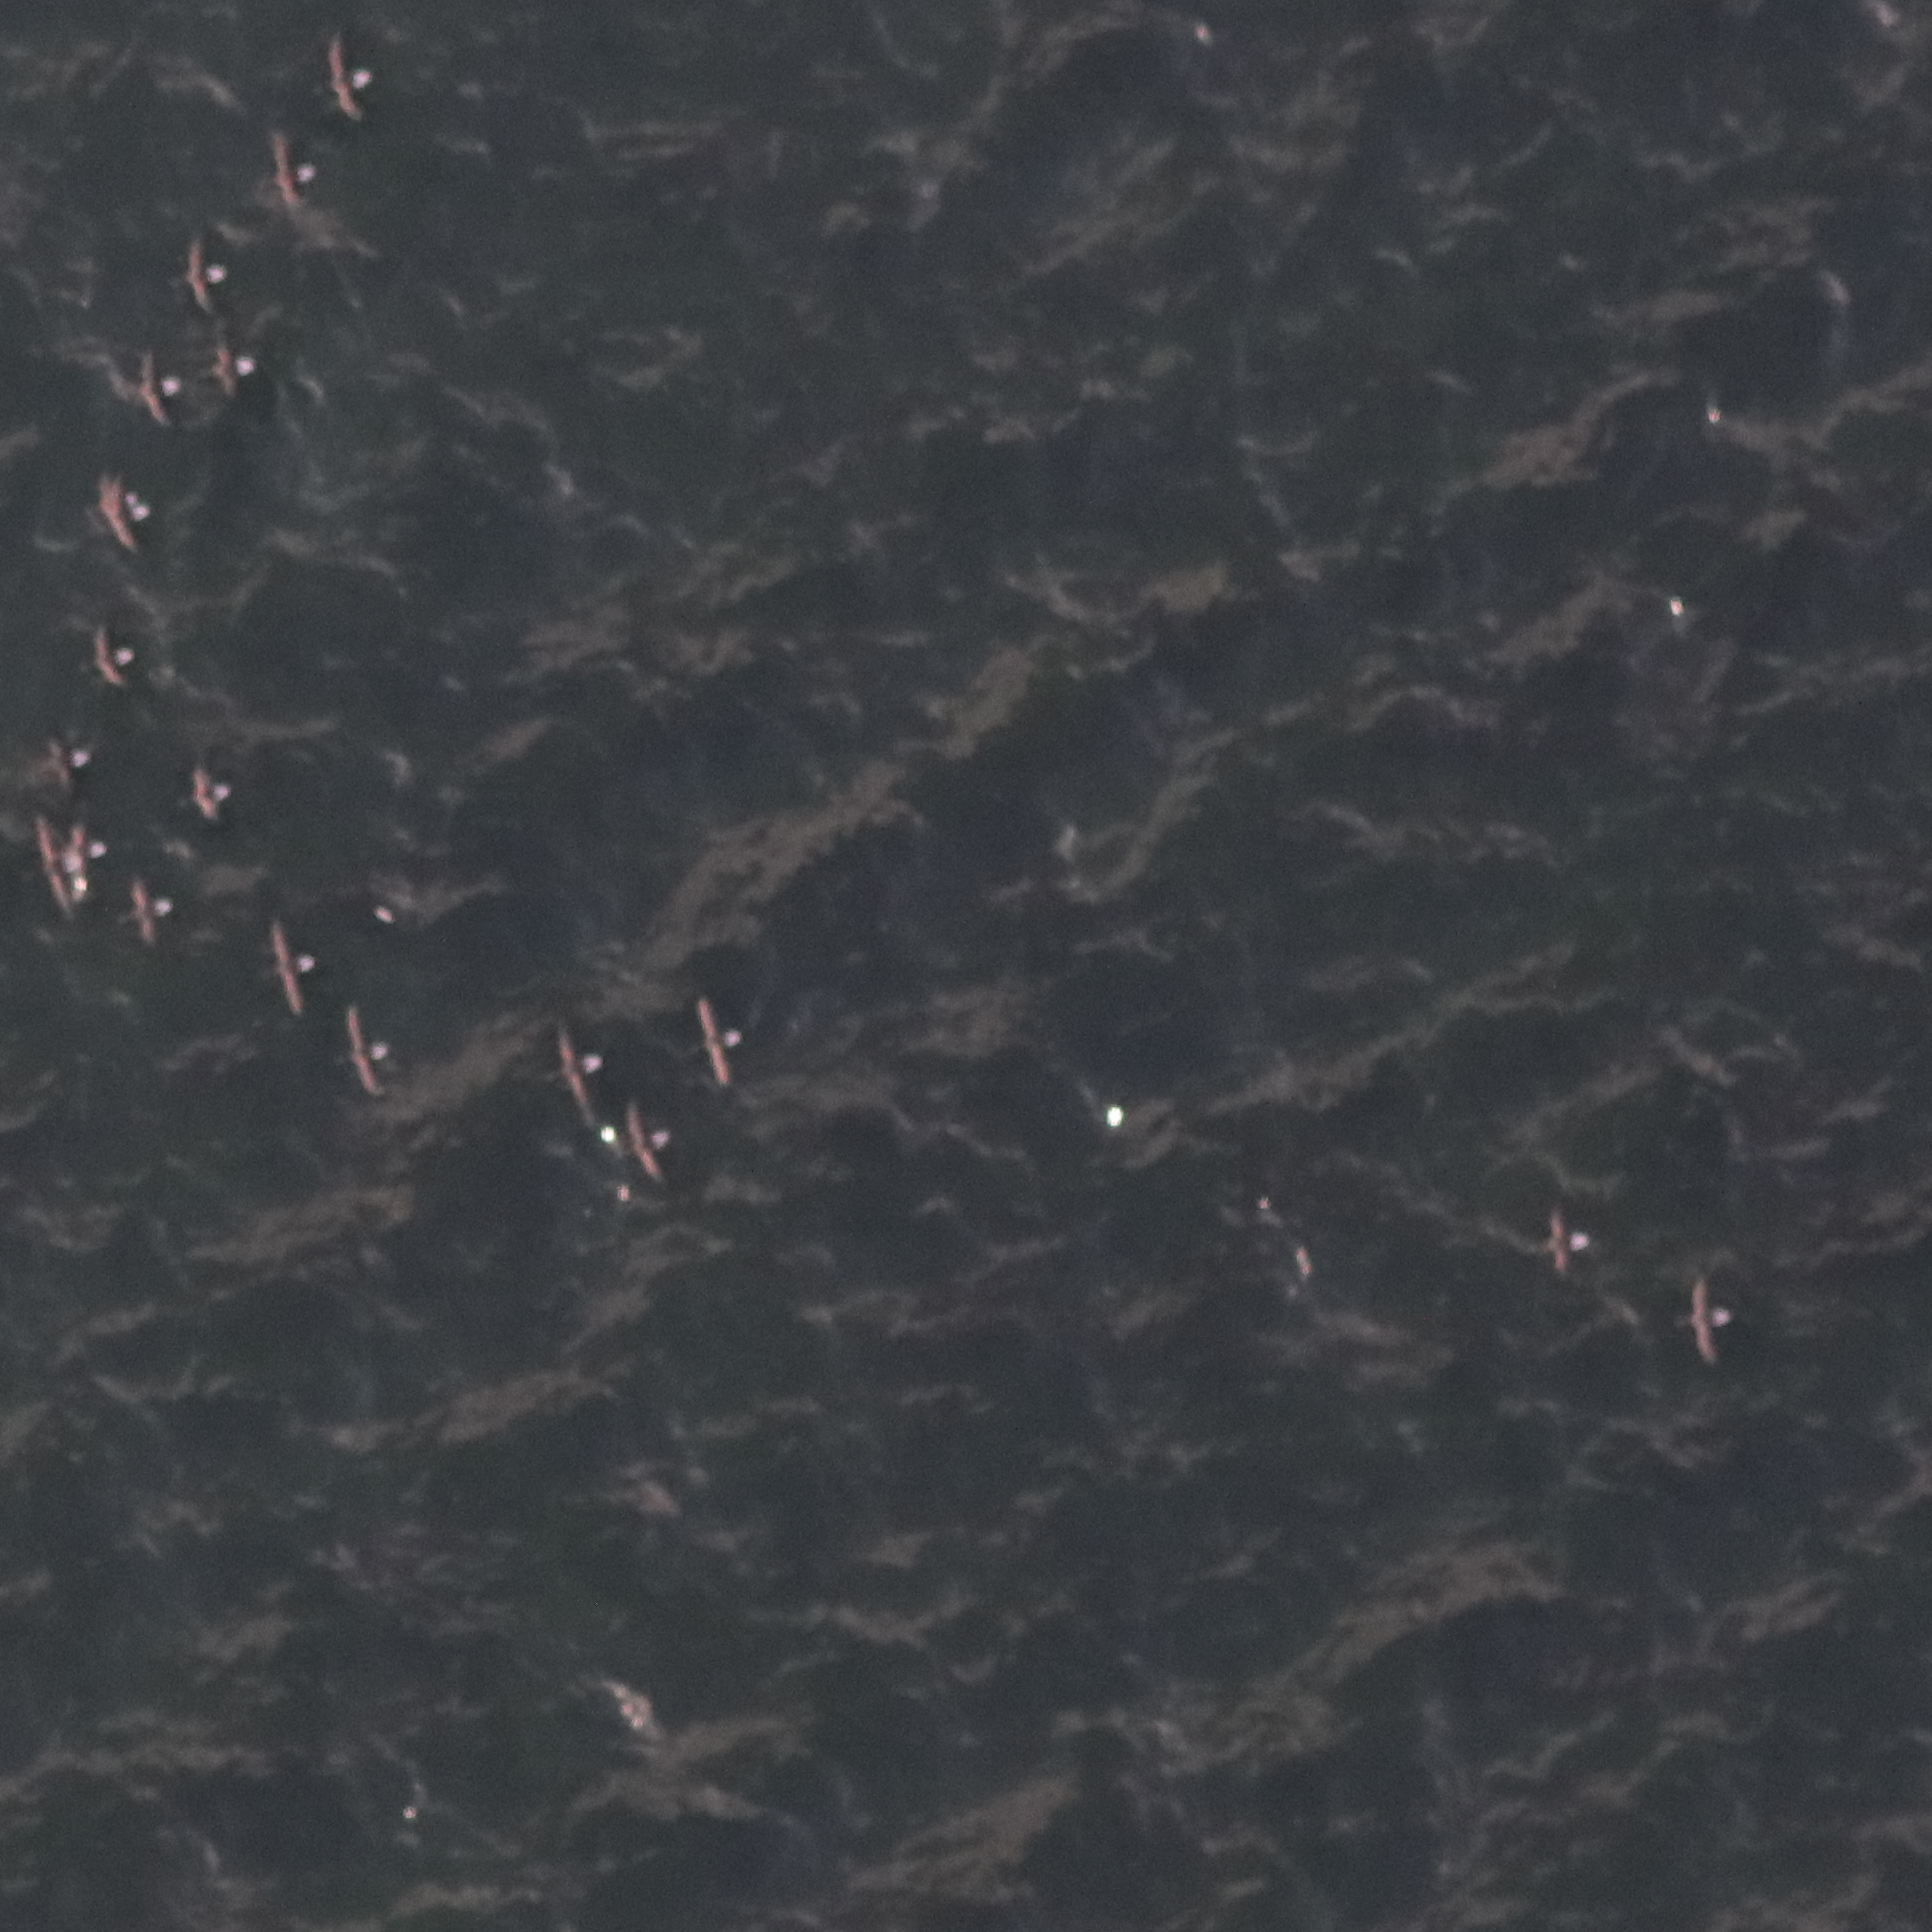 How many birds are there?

20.